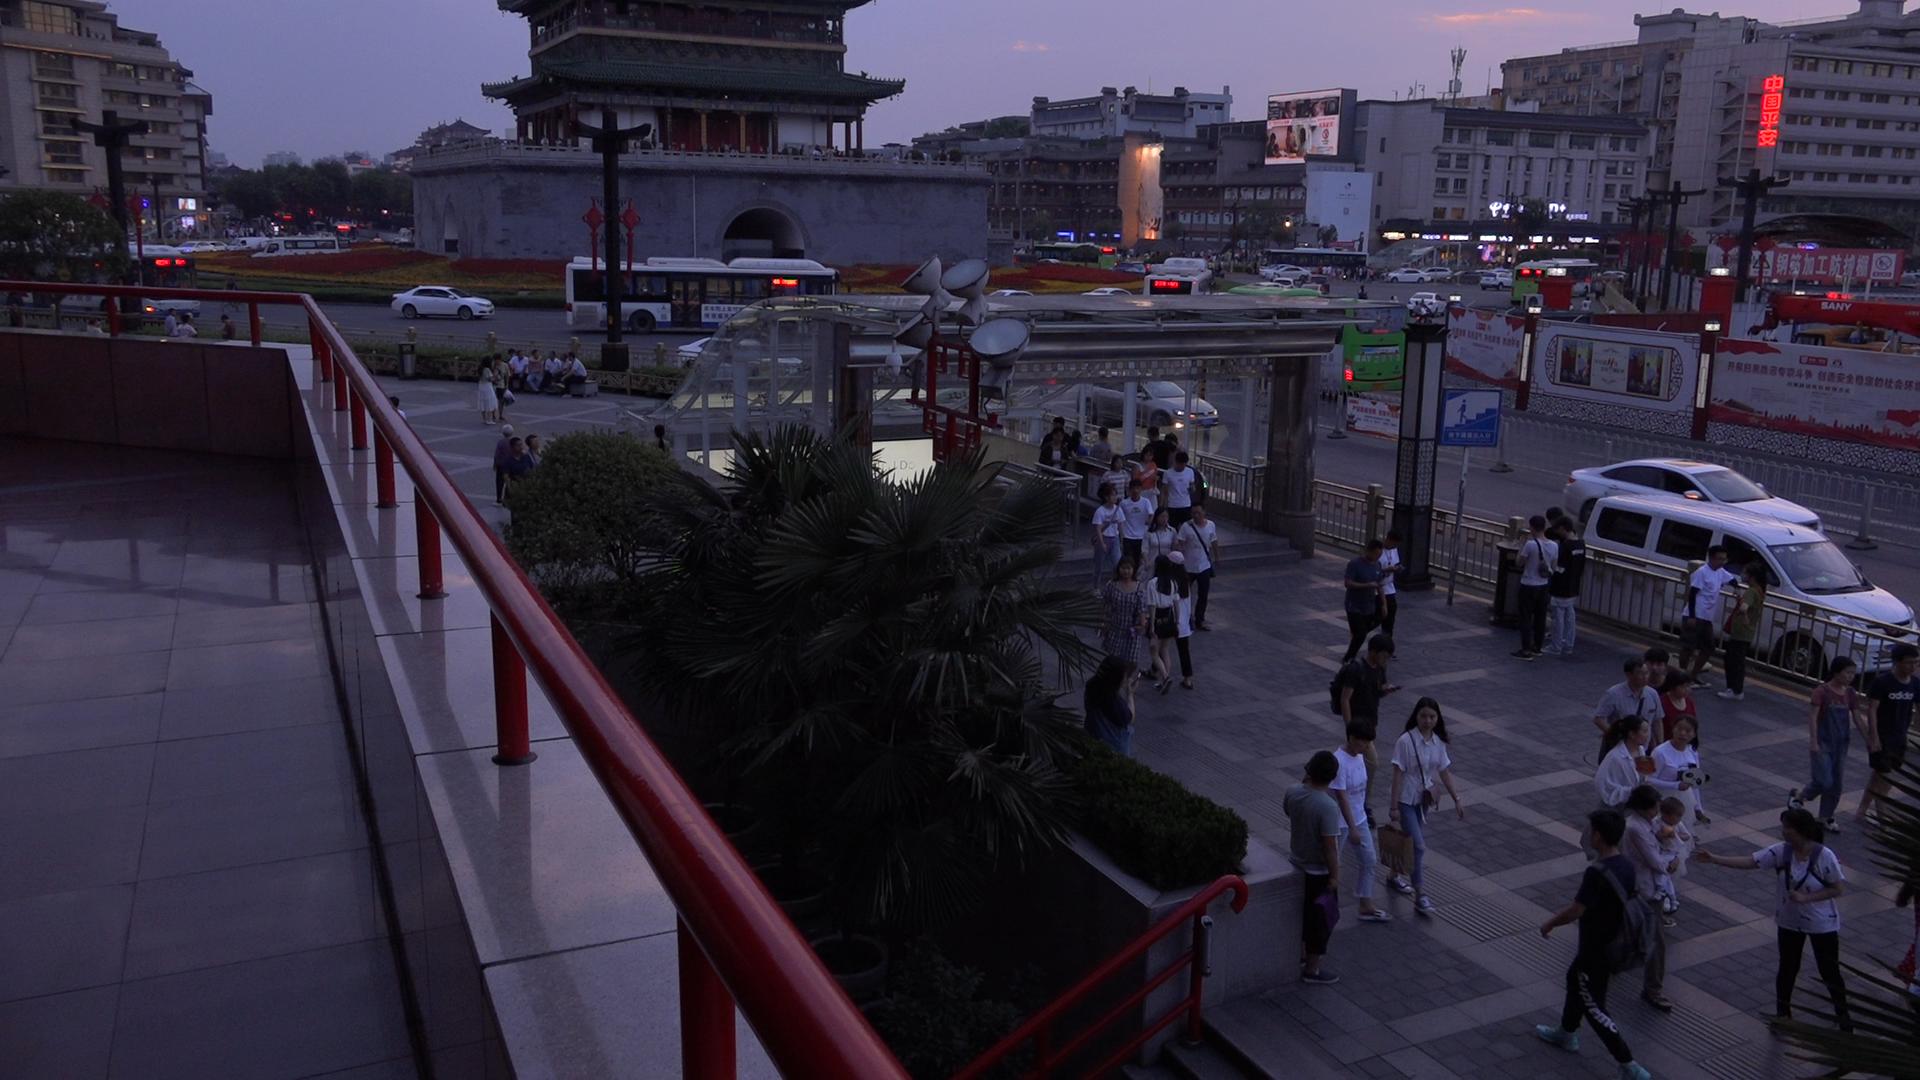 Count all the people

139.